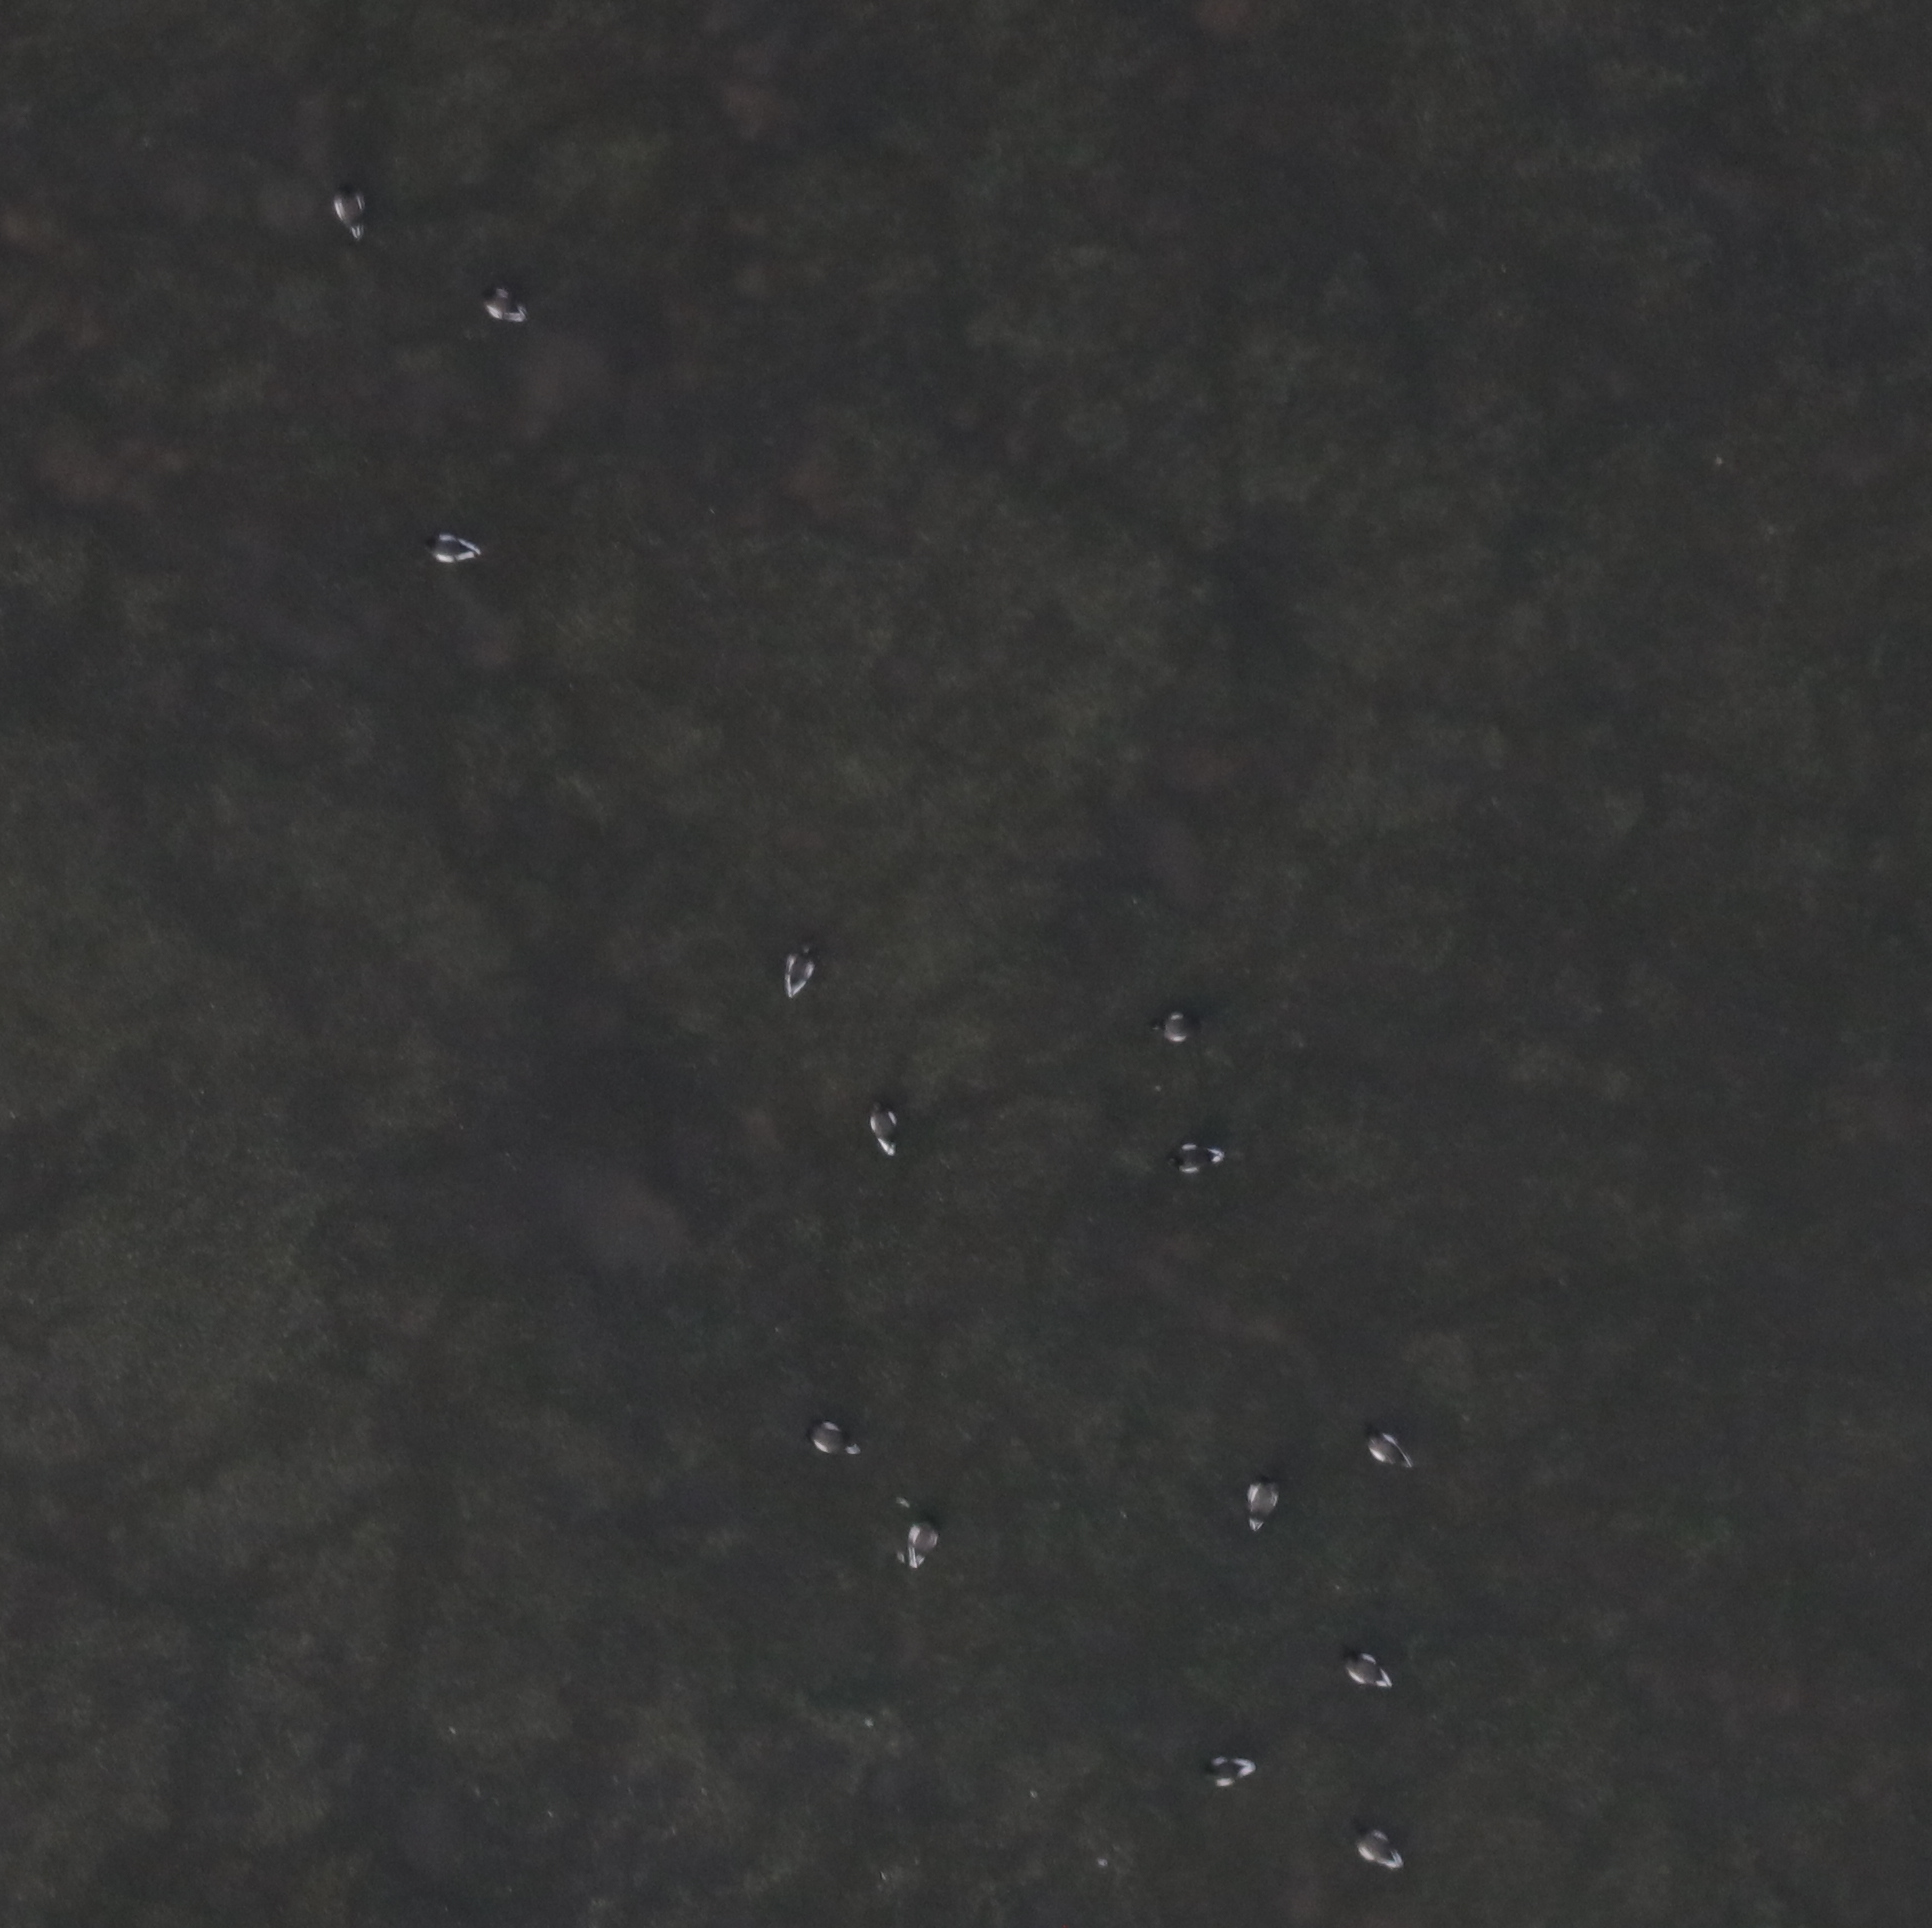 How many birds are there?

14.